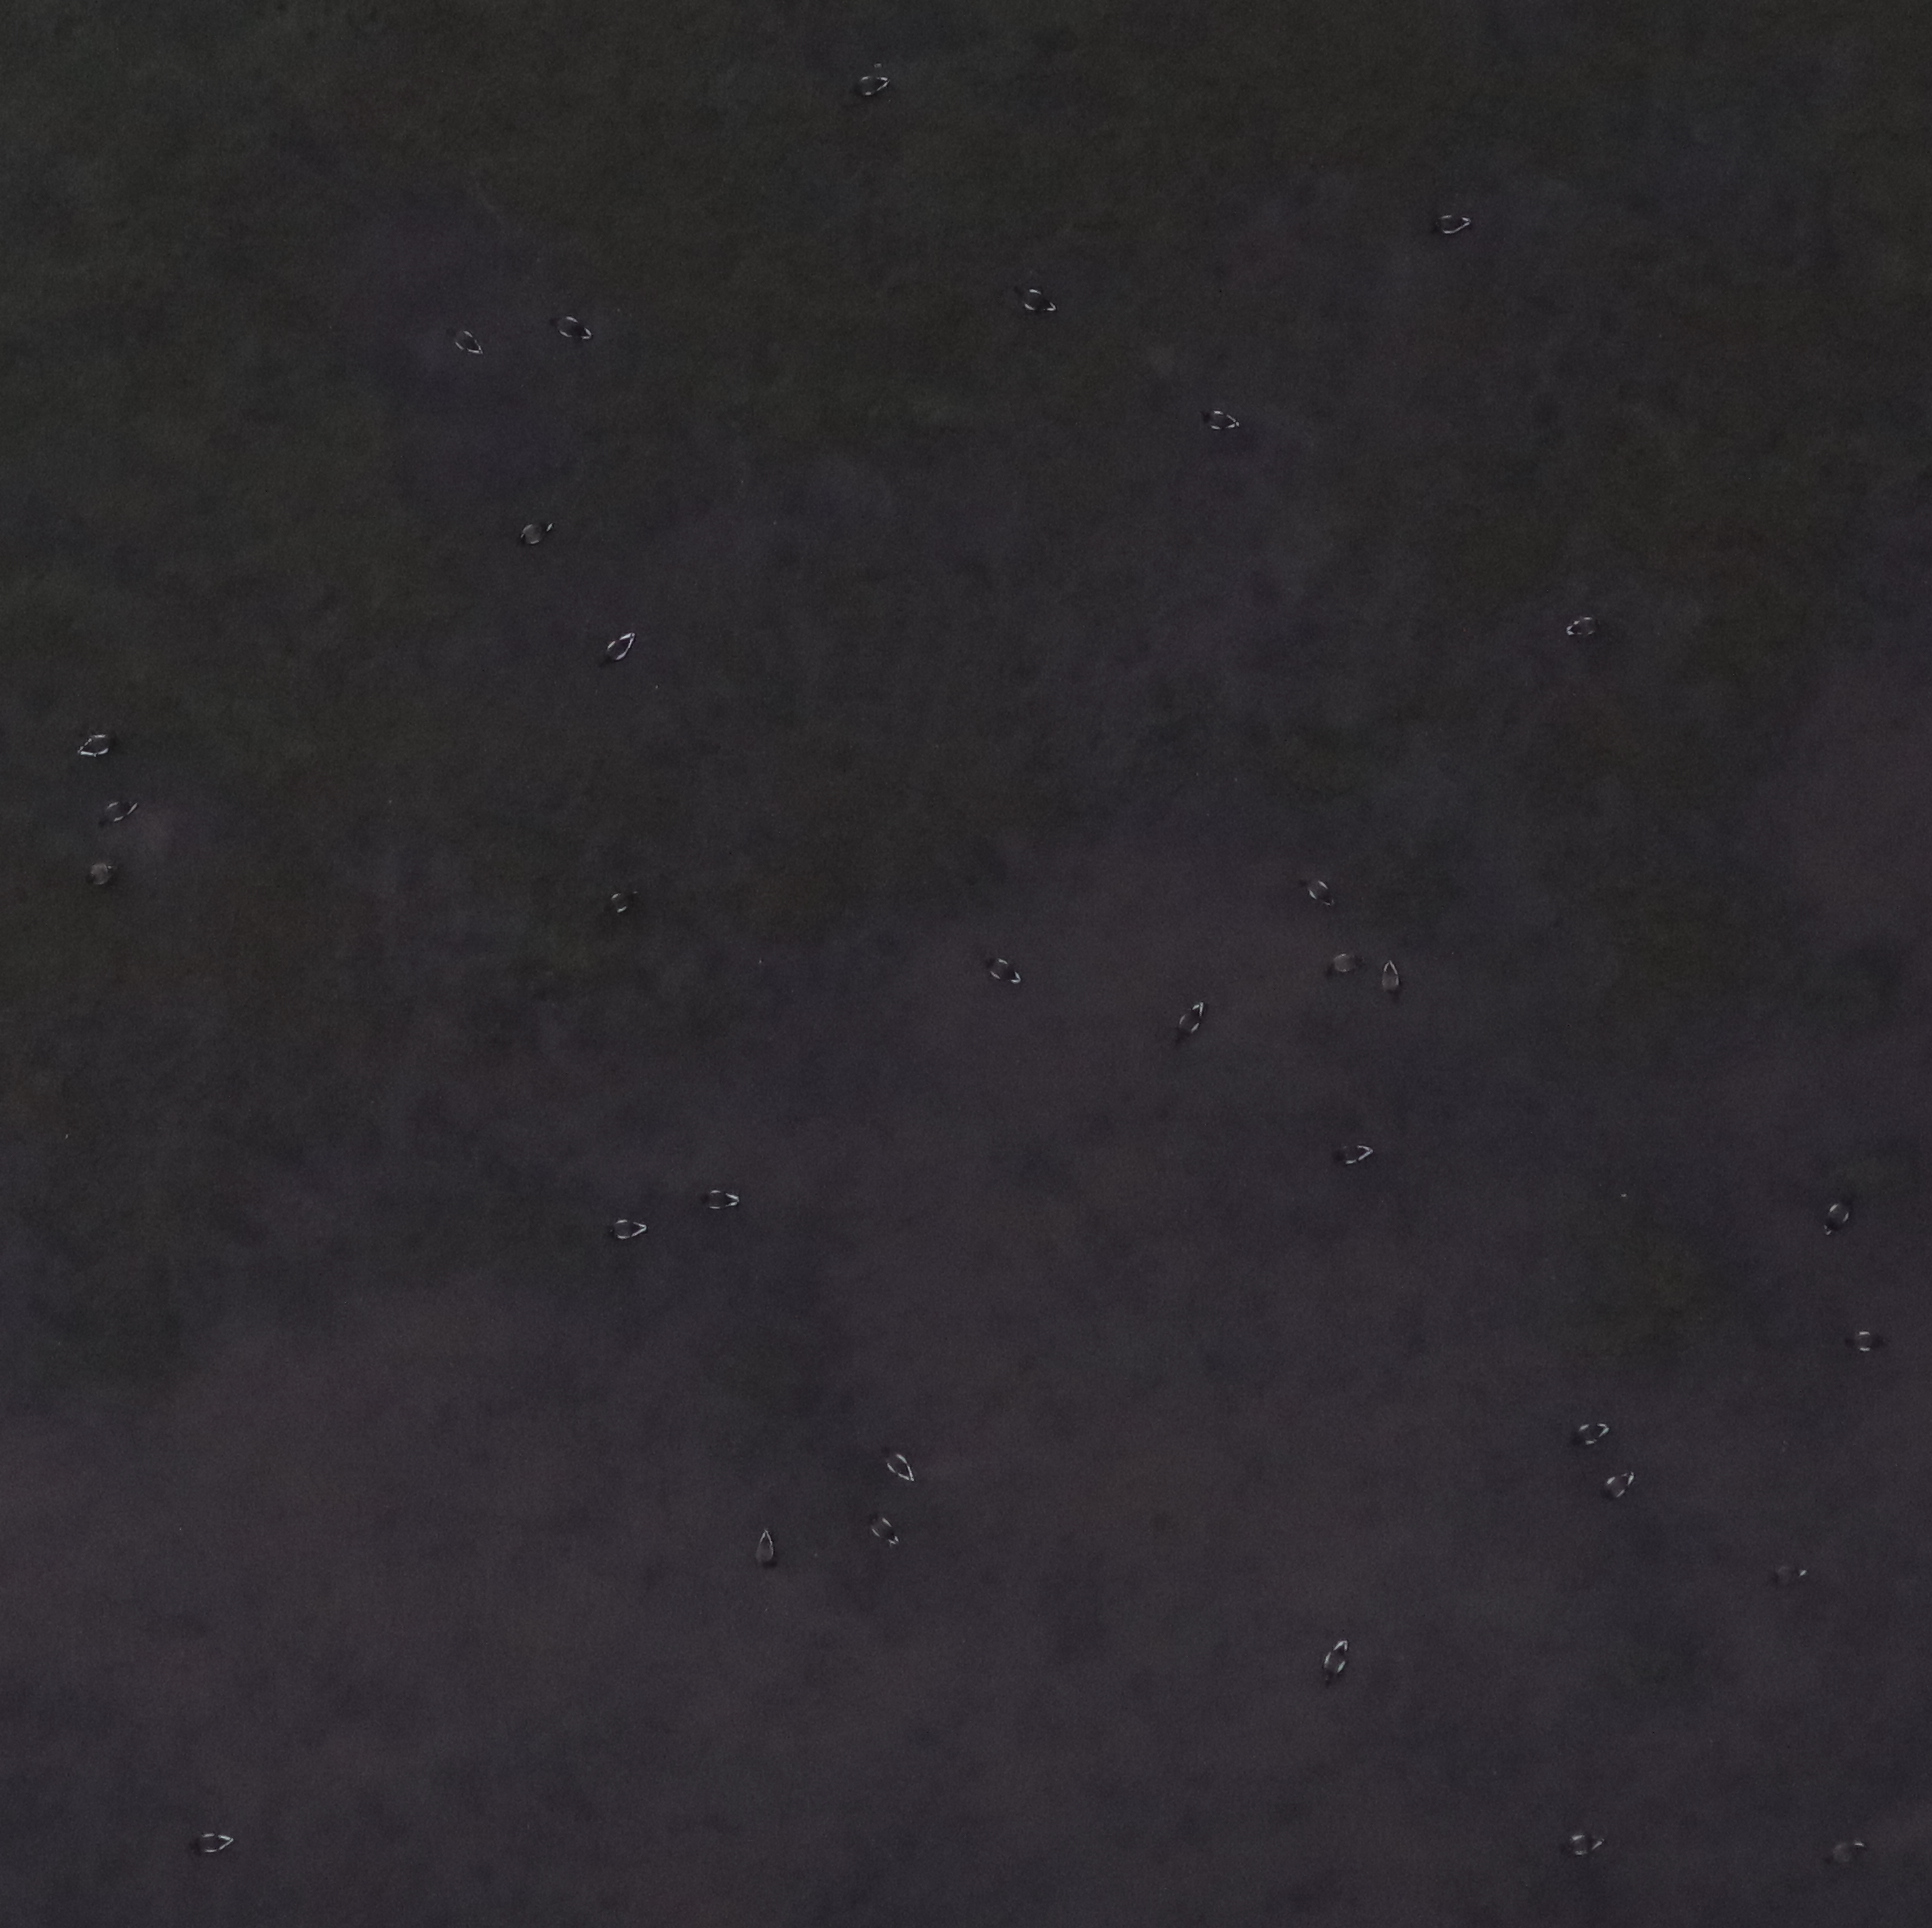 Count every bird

33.